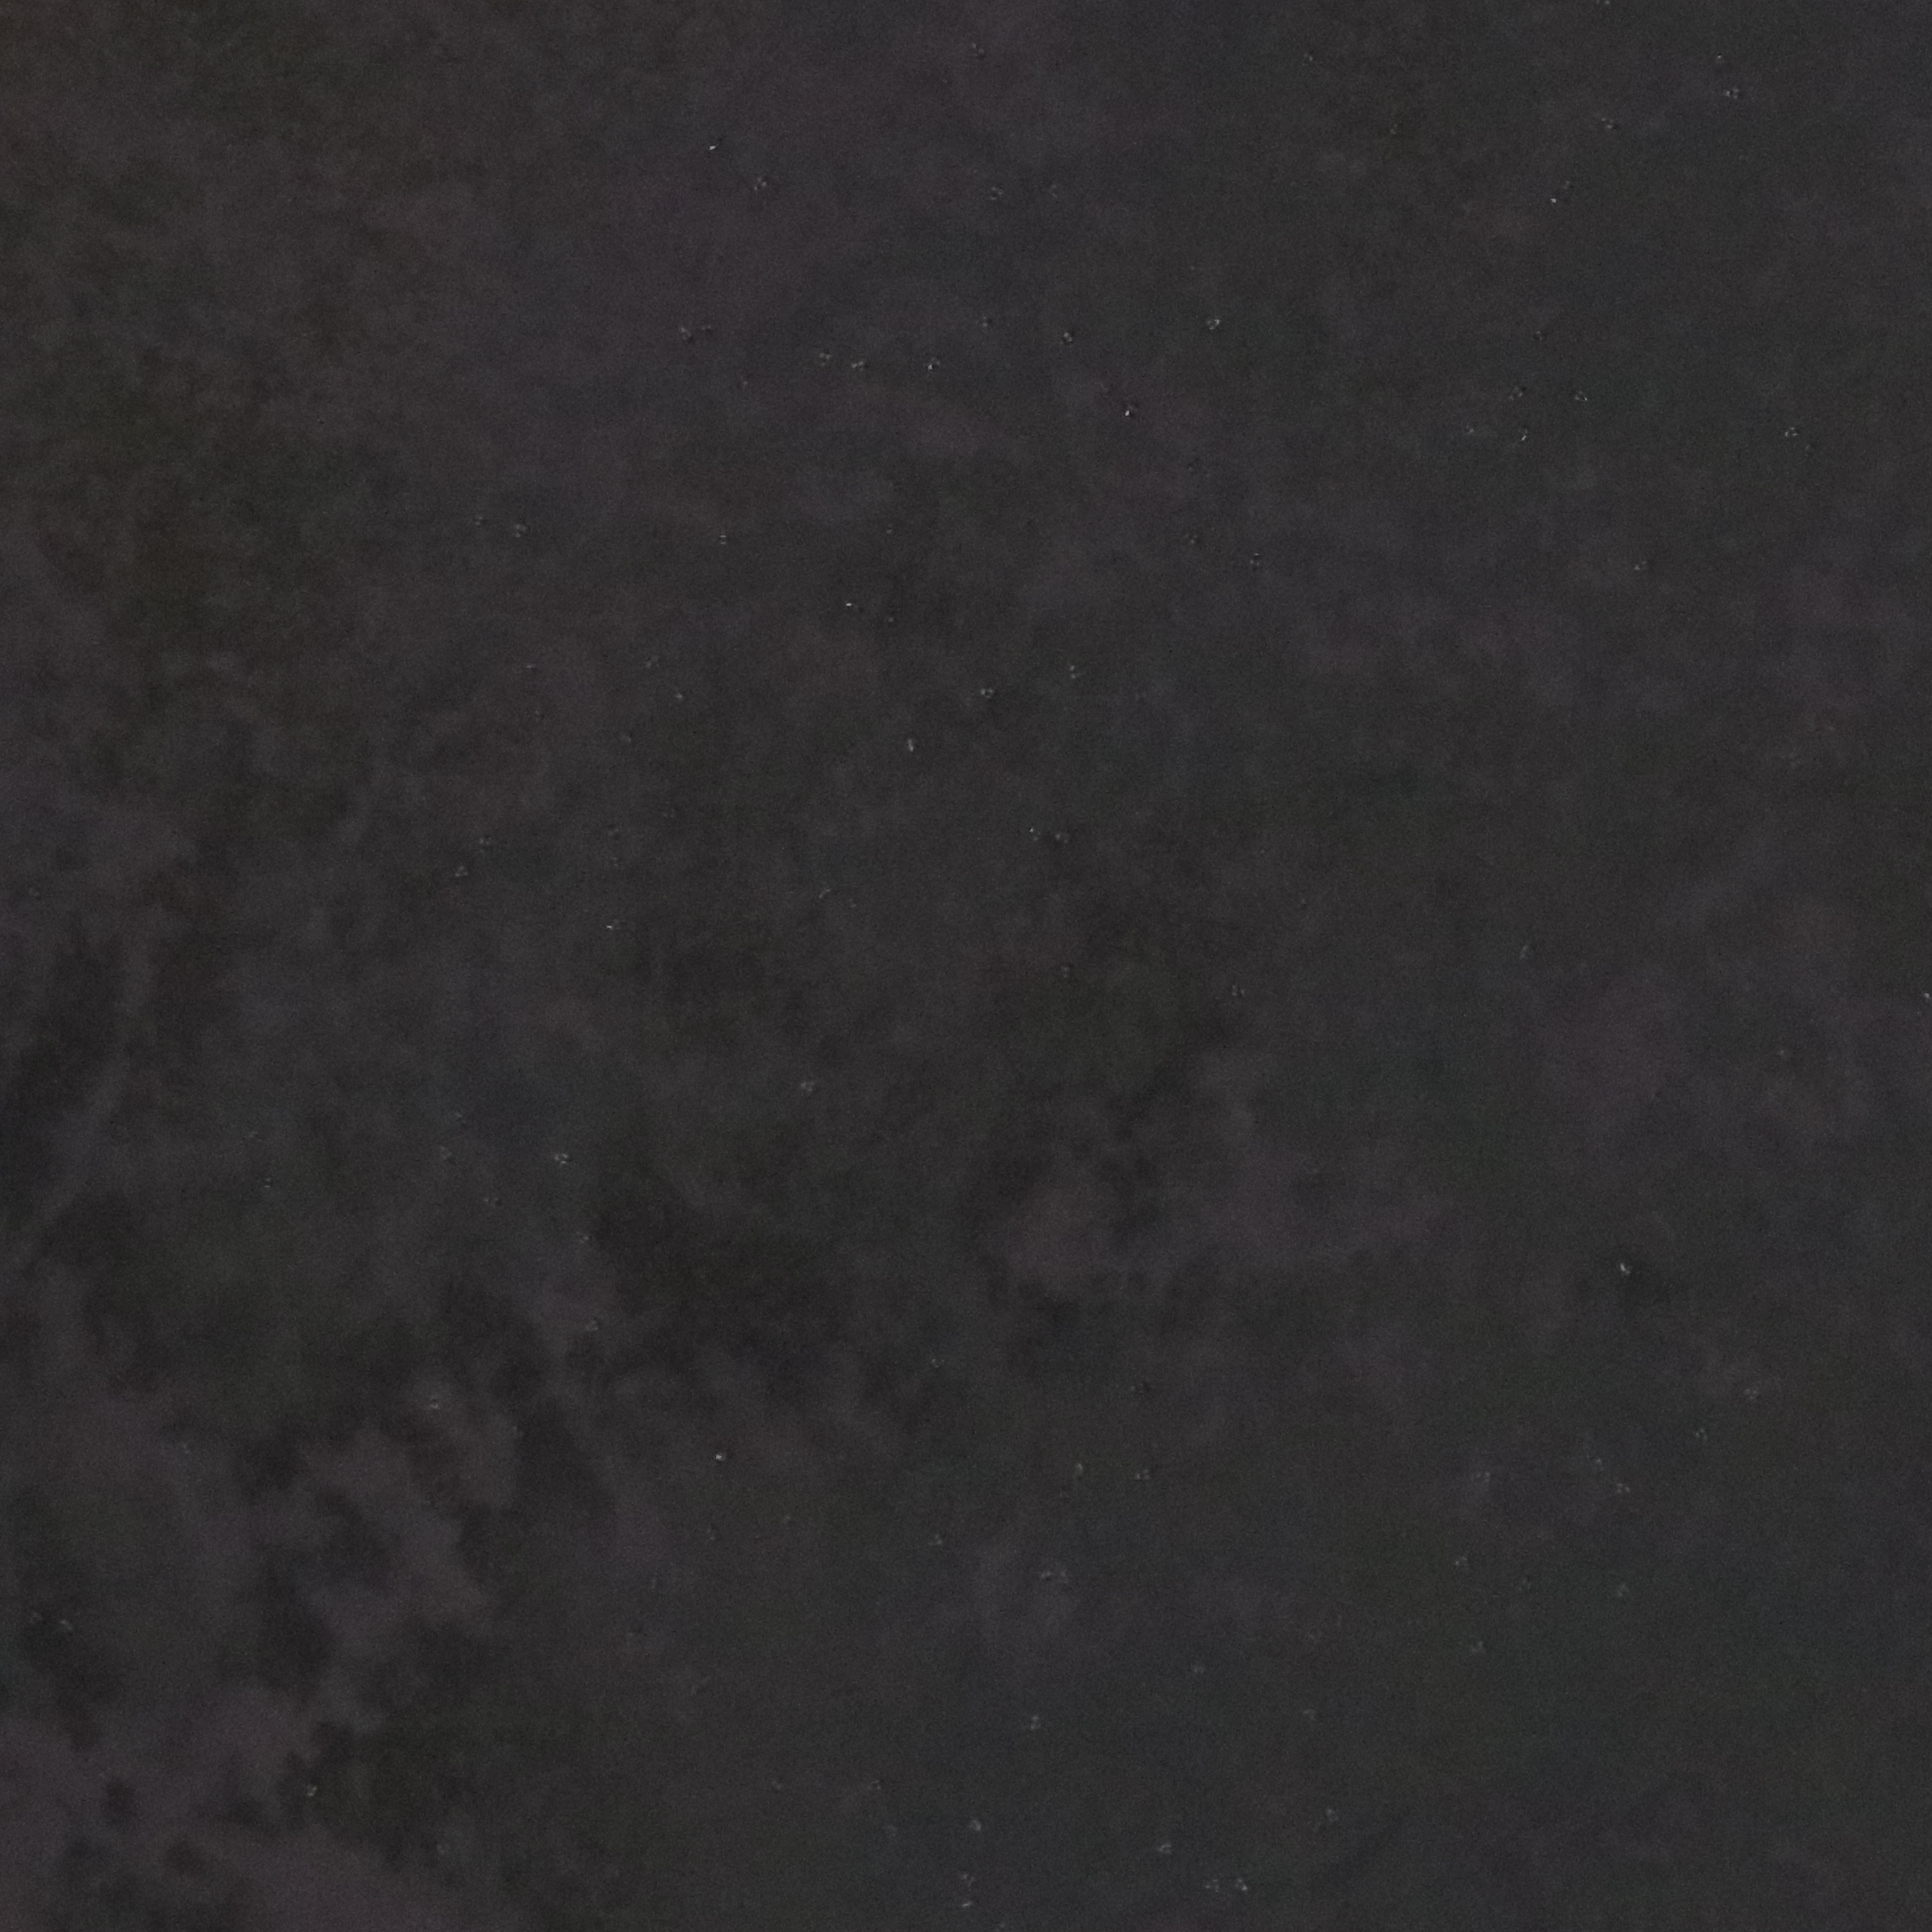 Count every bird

108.